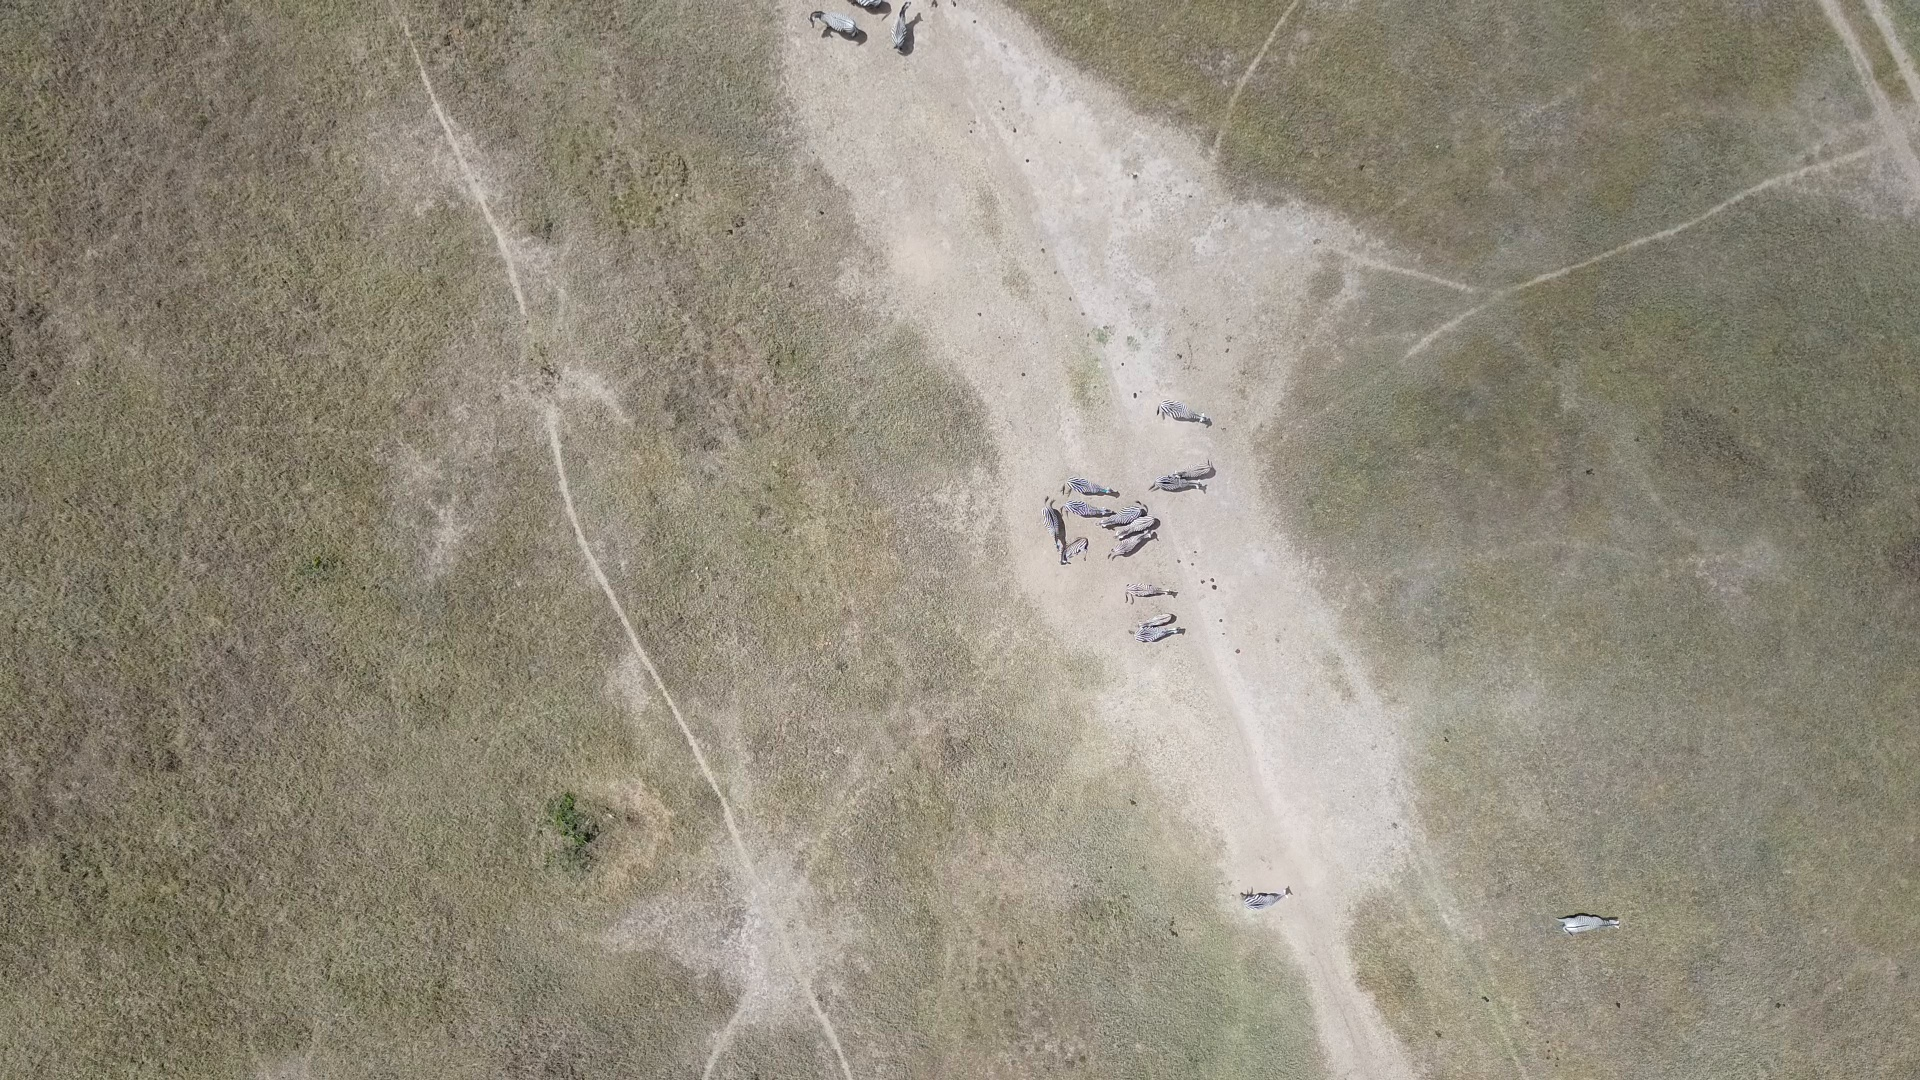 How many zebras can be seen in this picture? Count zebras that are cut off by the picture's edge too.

19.